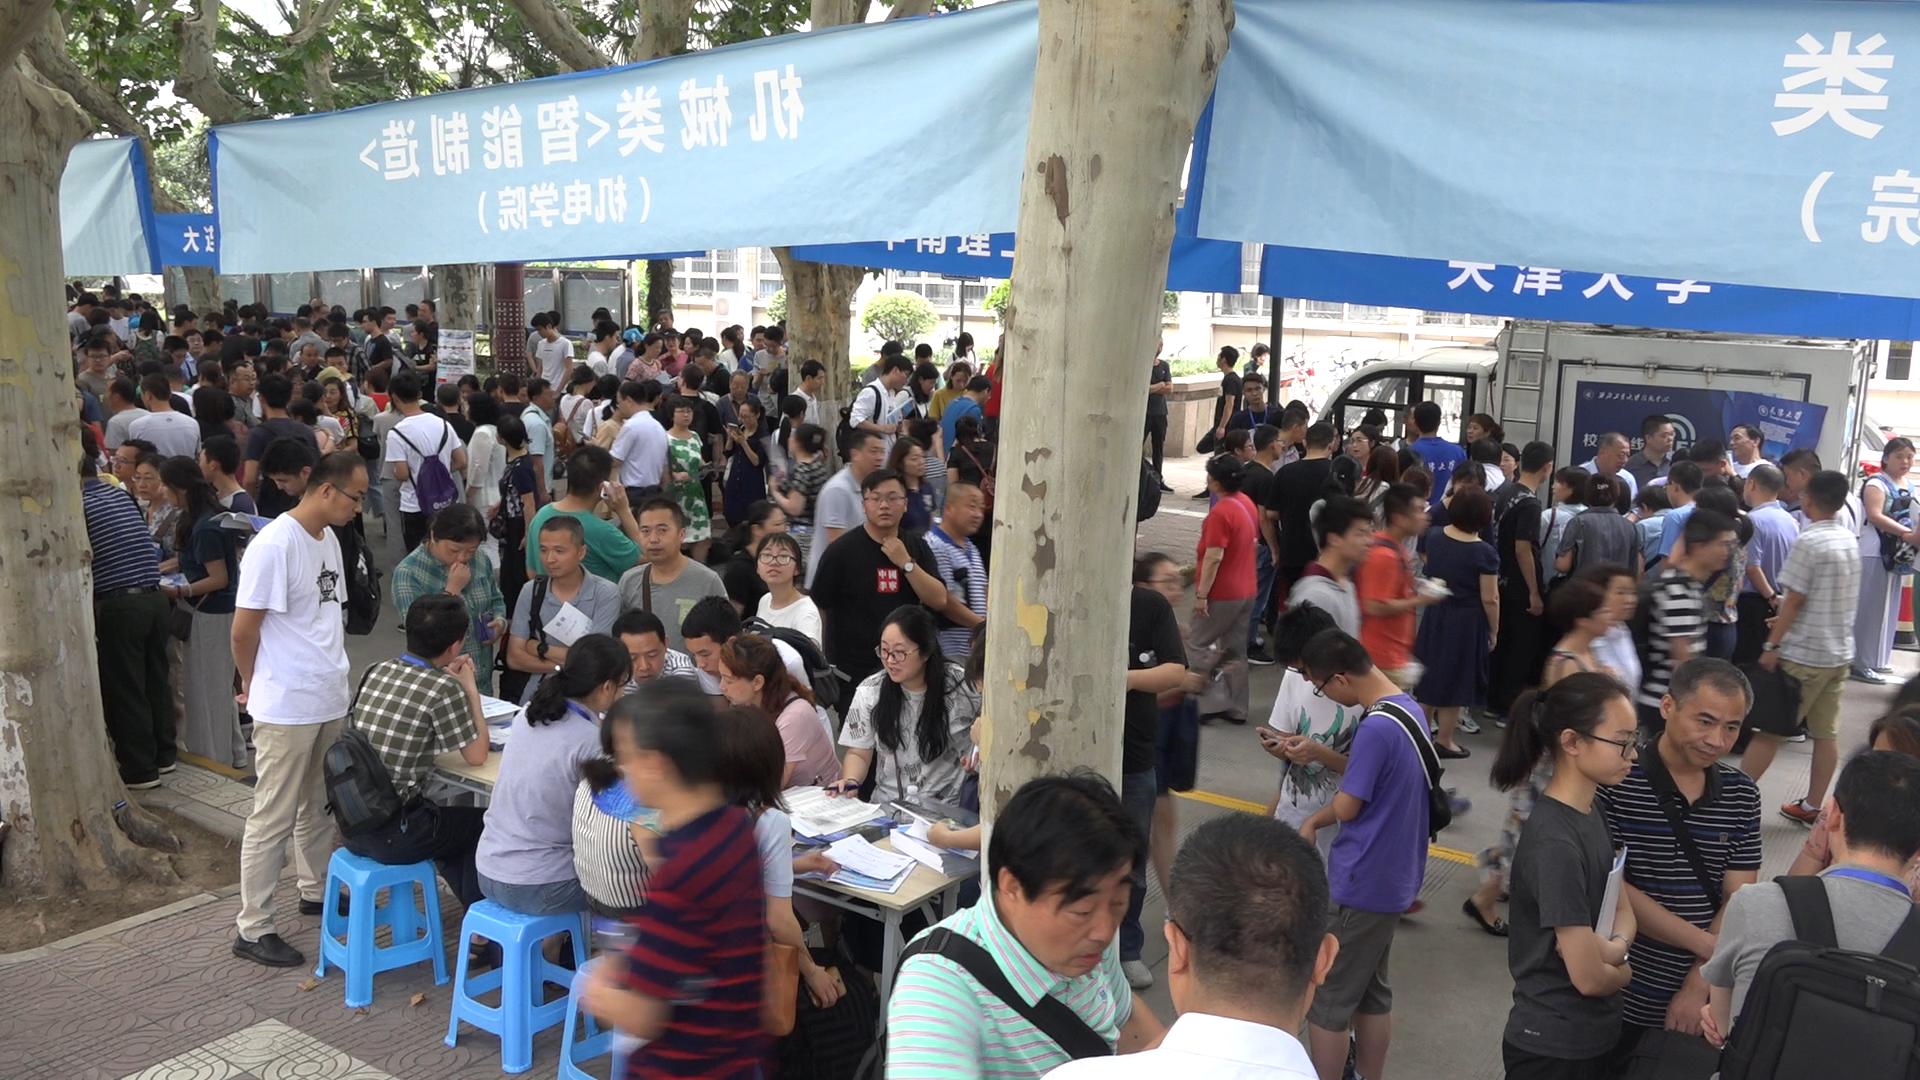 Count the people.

198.